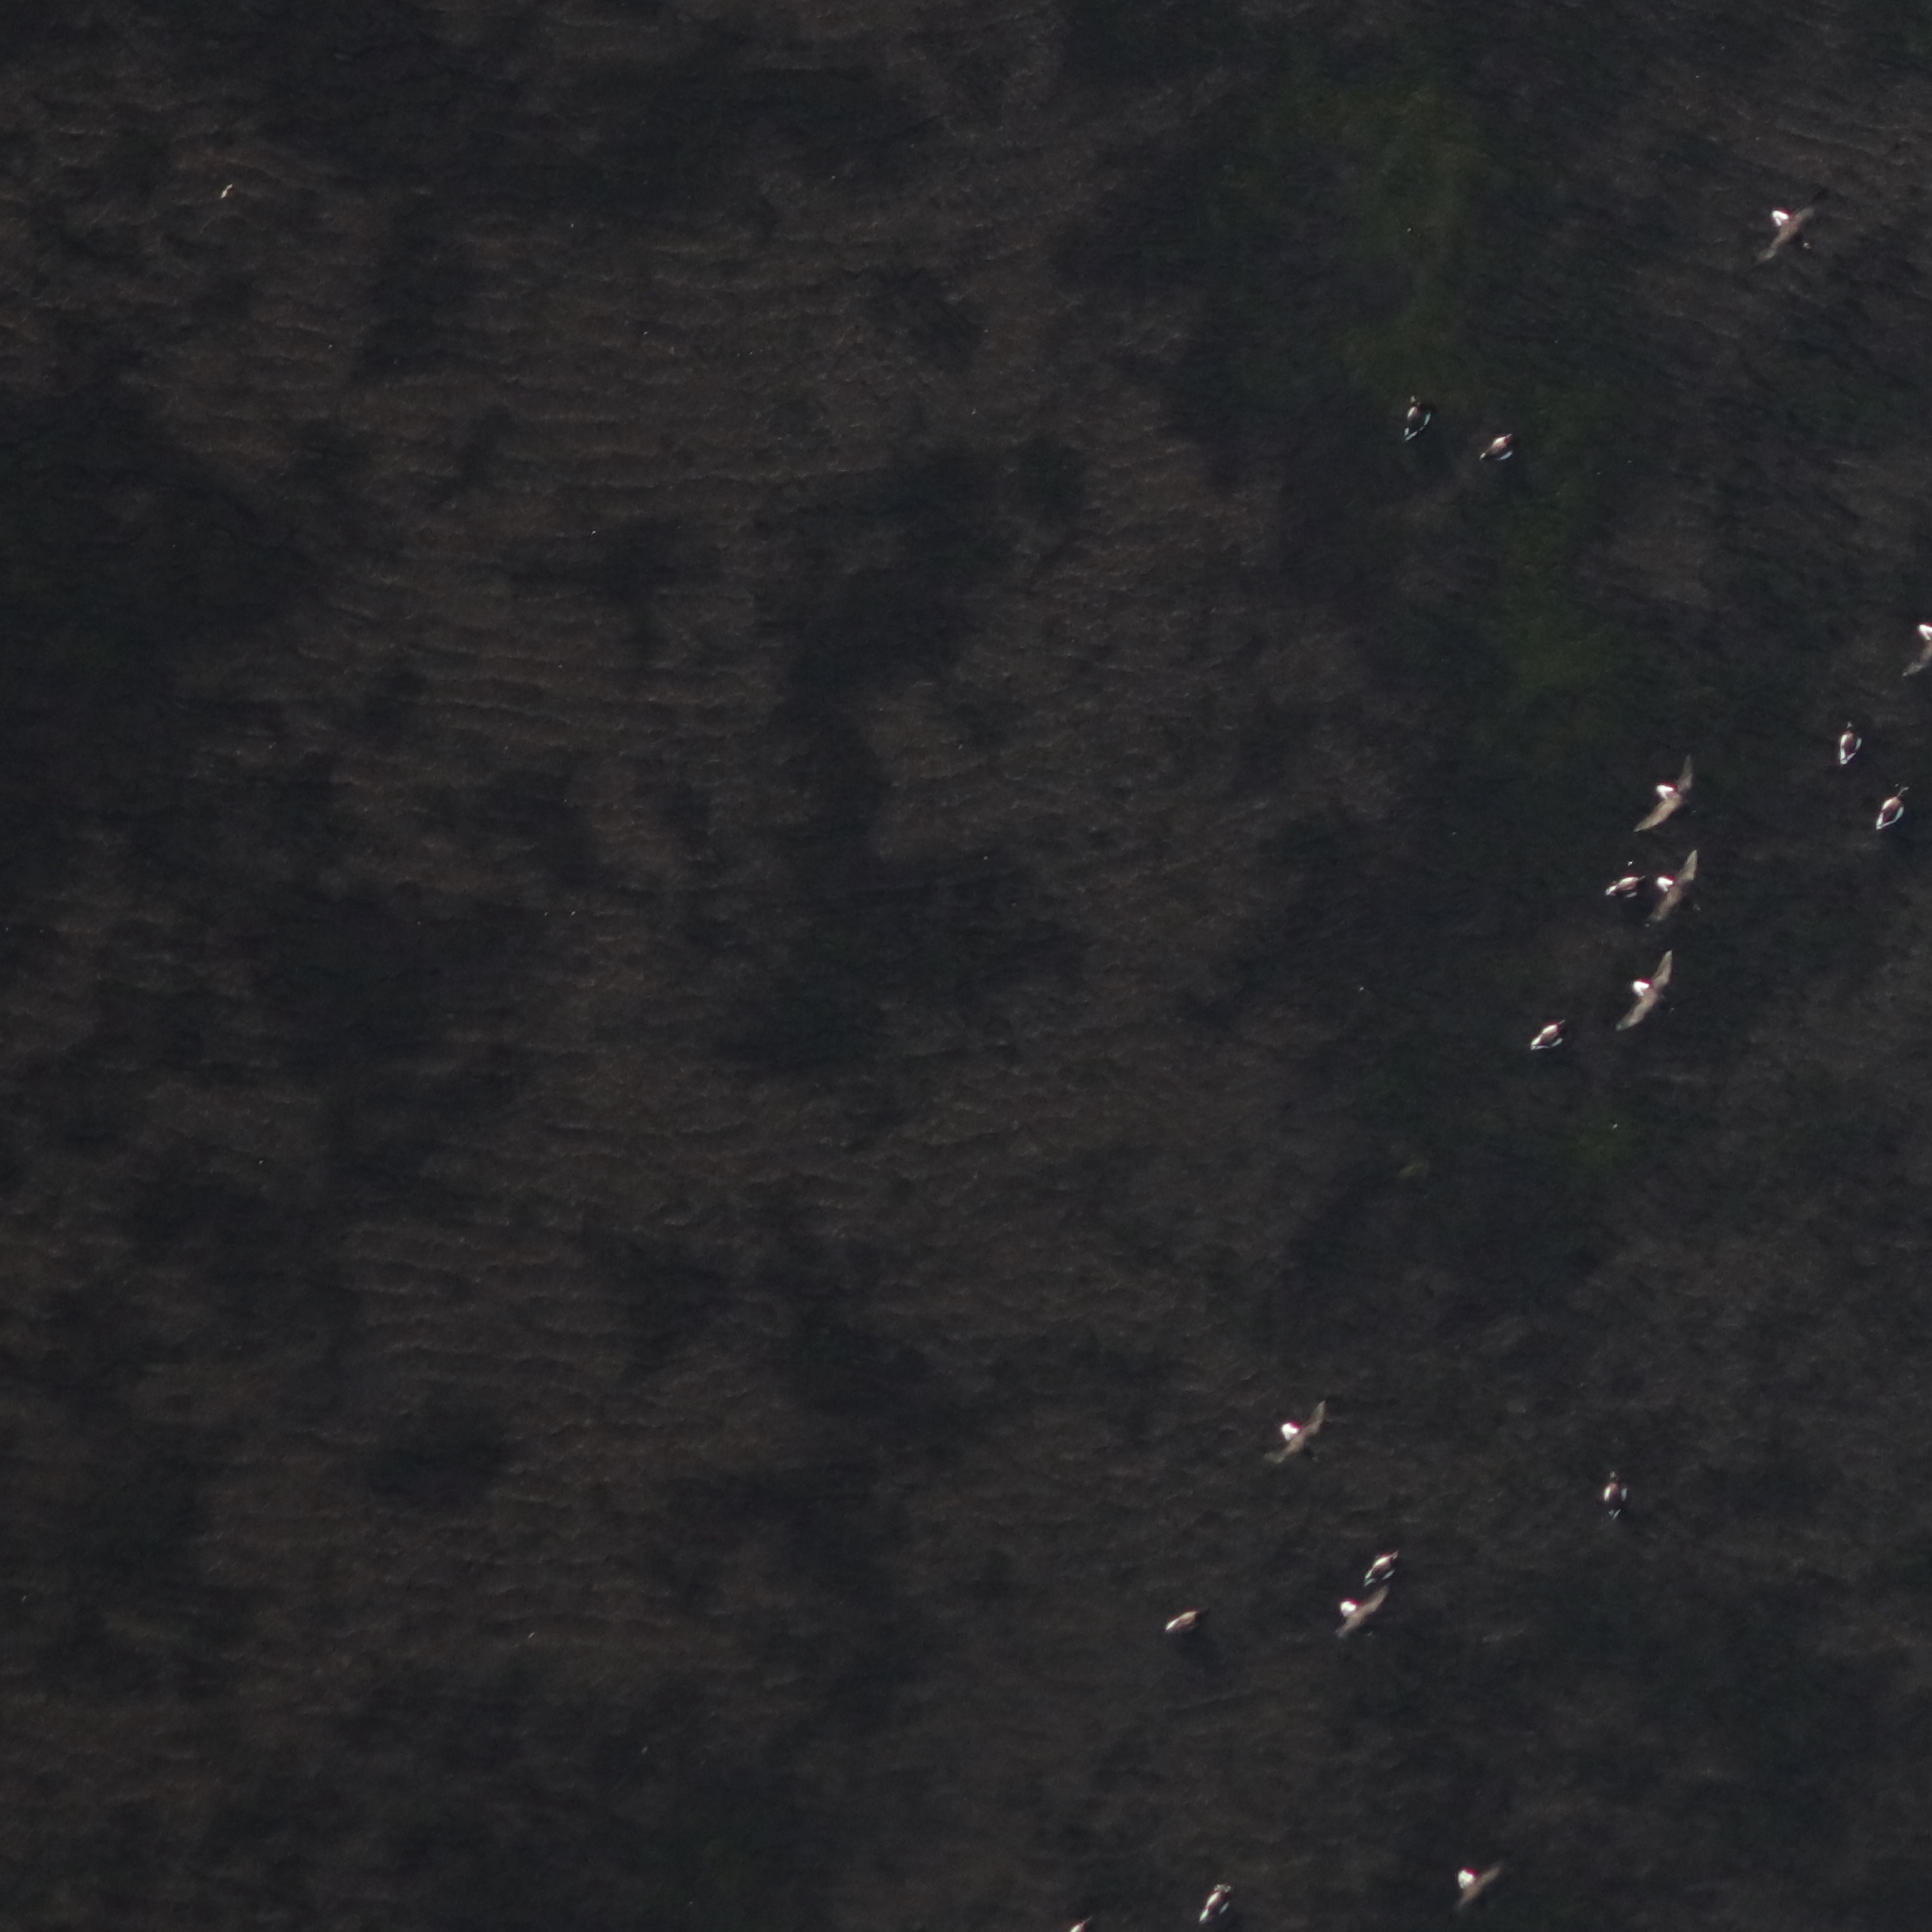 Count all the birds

17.